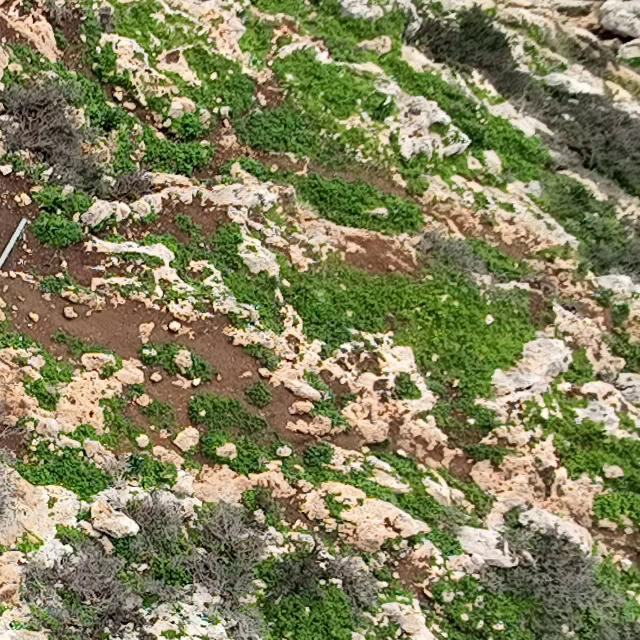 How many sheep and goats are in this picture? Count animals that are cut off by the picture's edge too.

0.